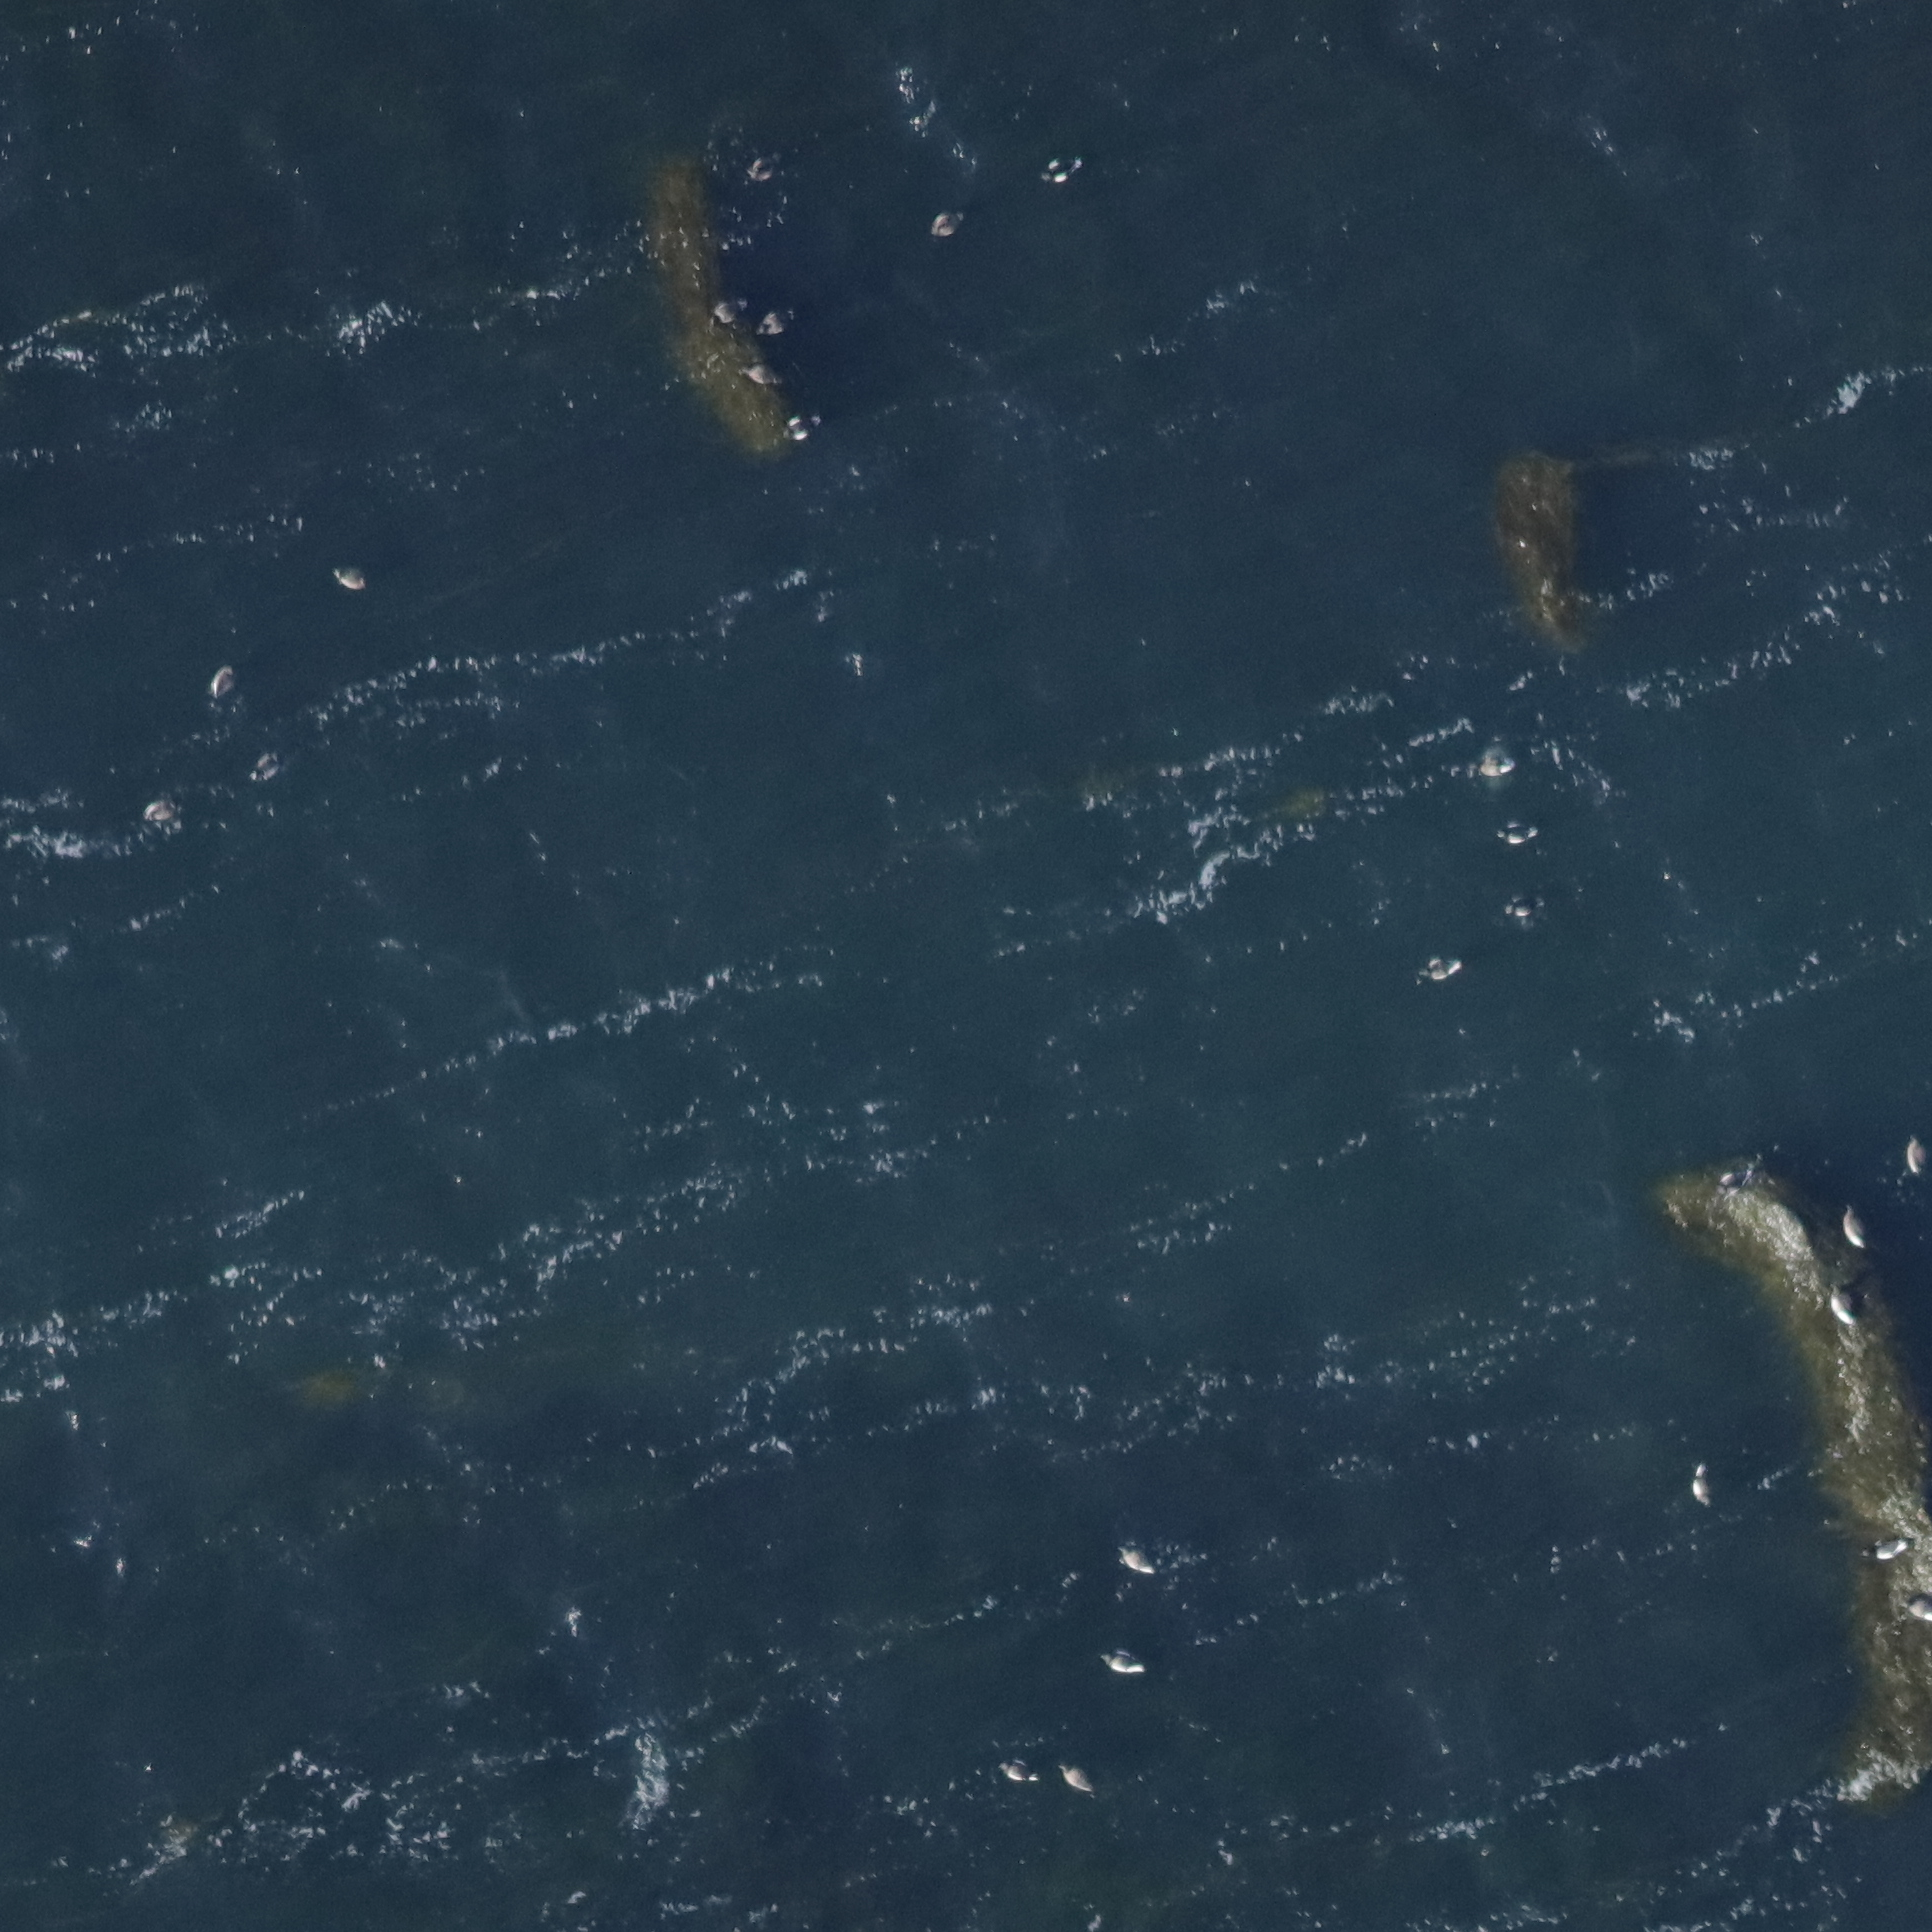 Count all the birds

26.